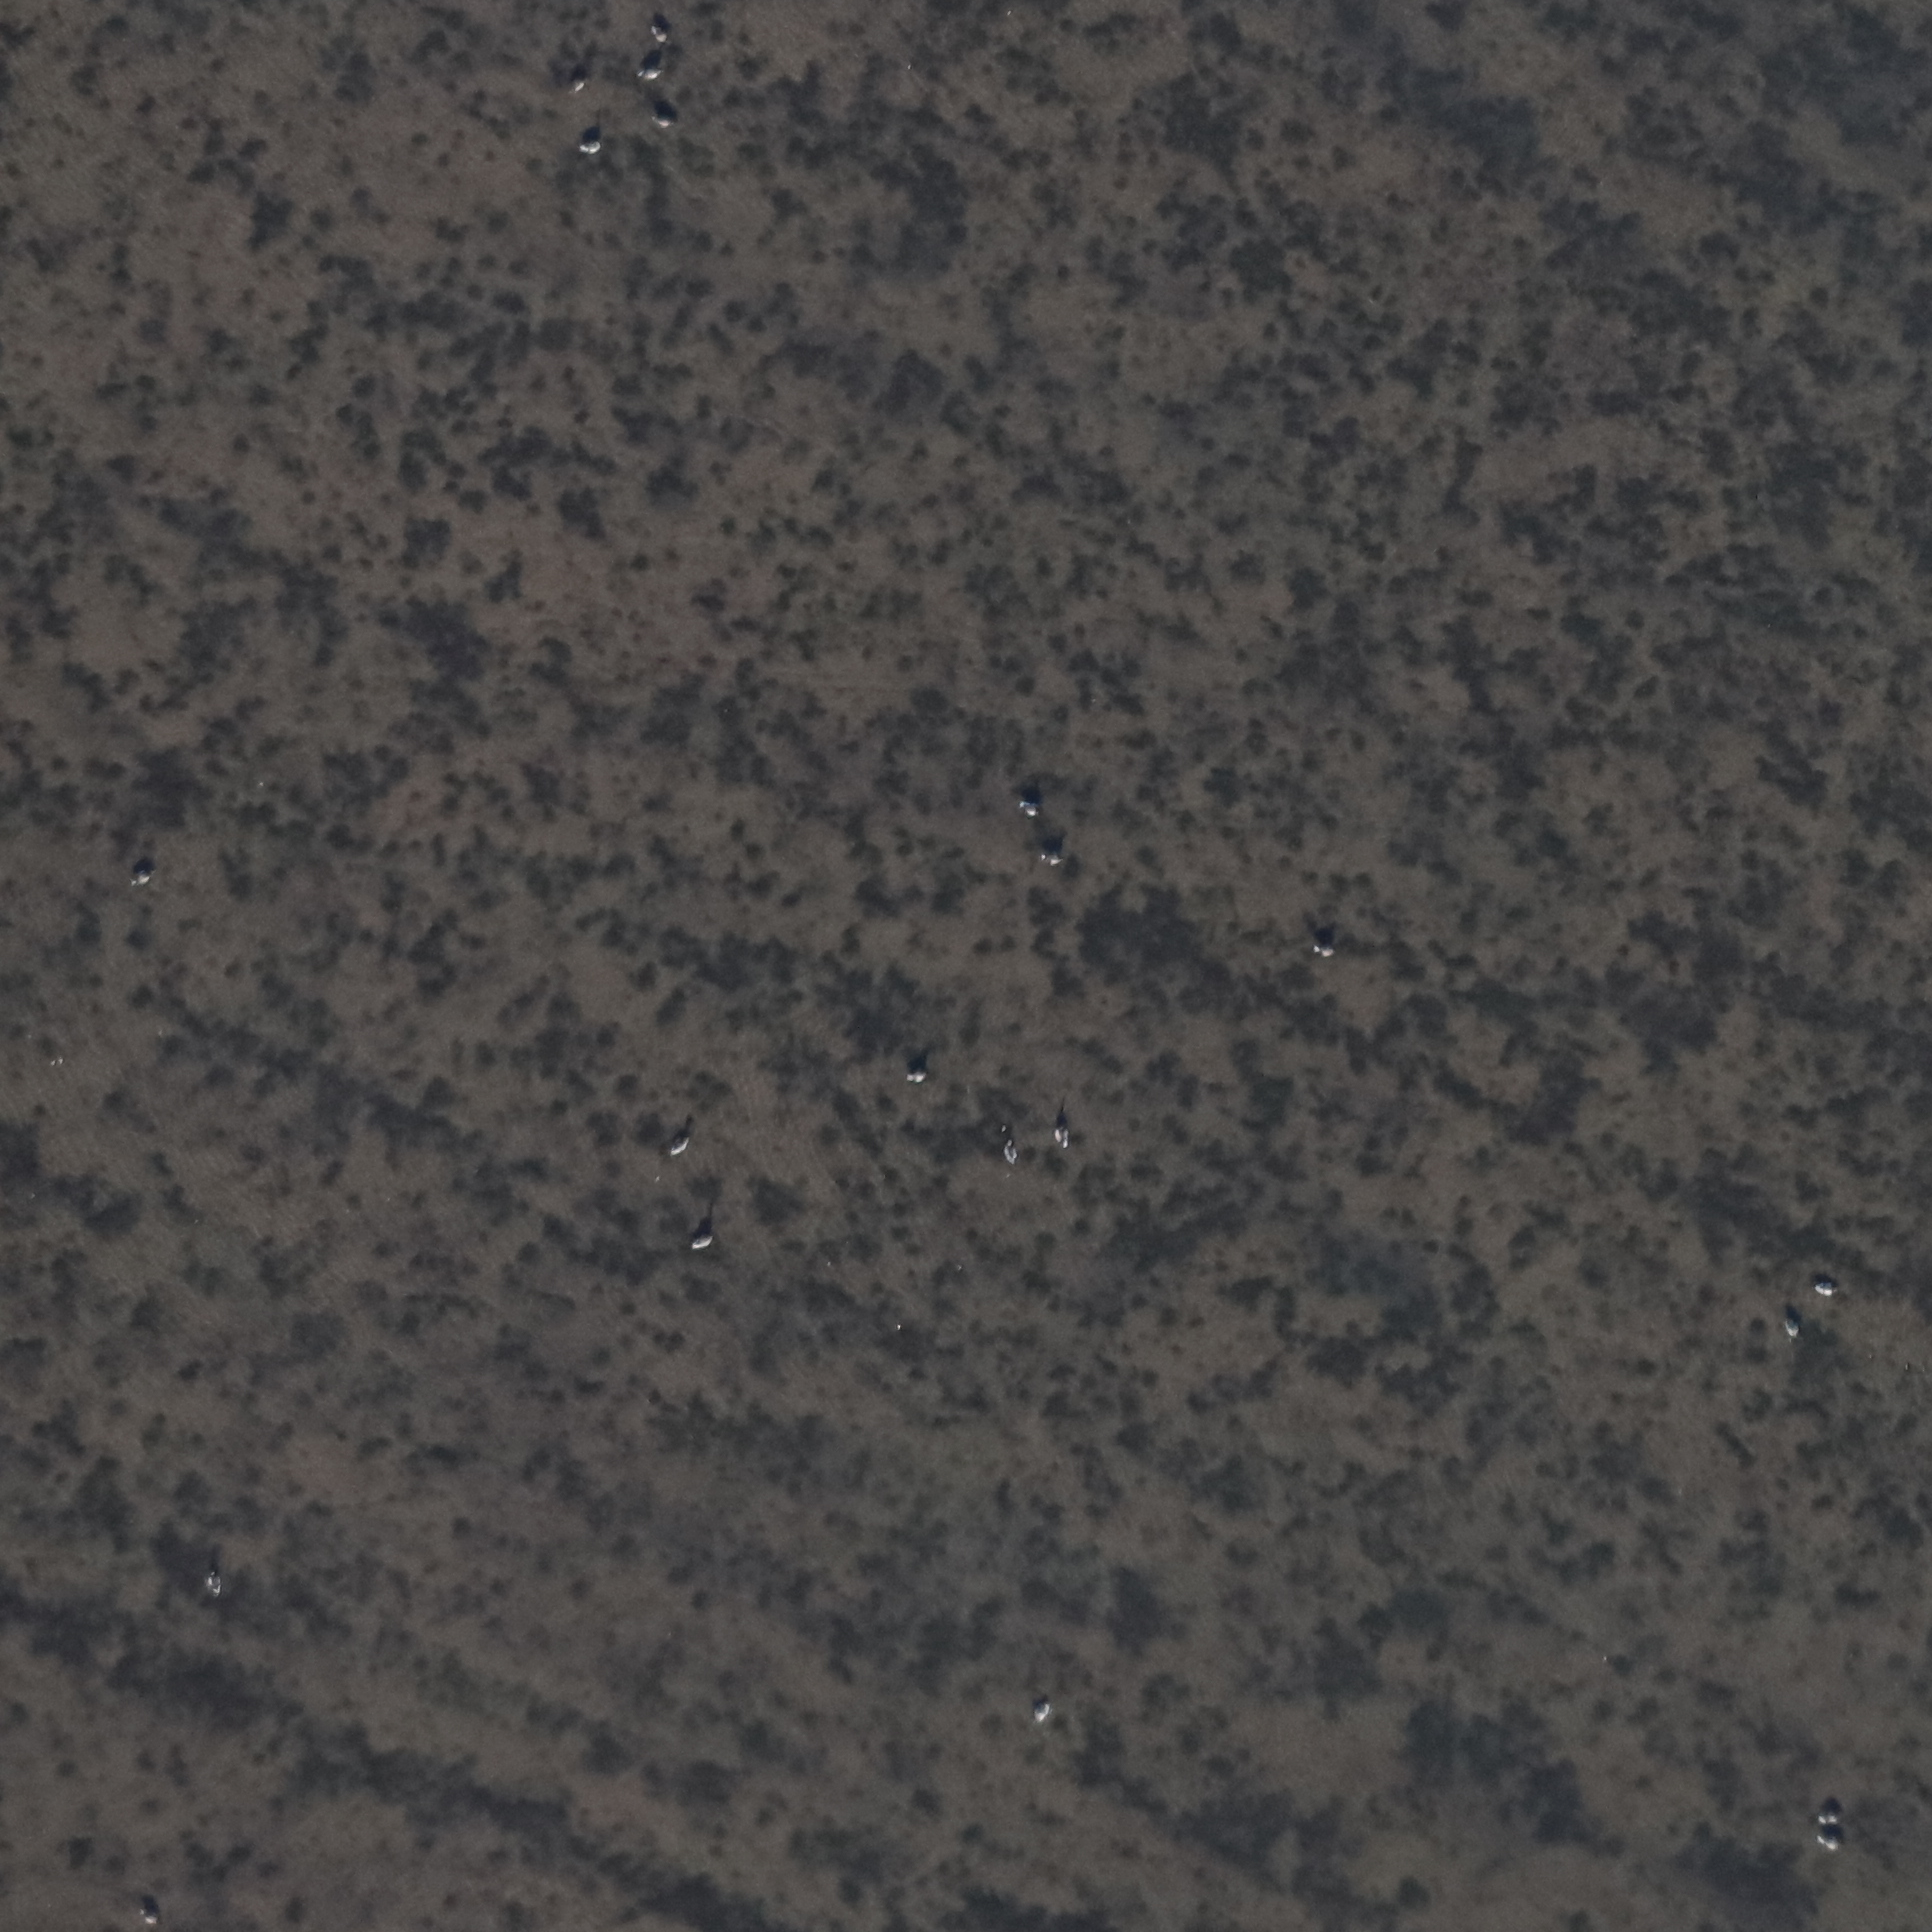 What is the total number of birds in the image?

21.